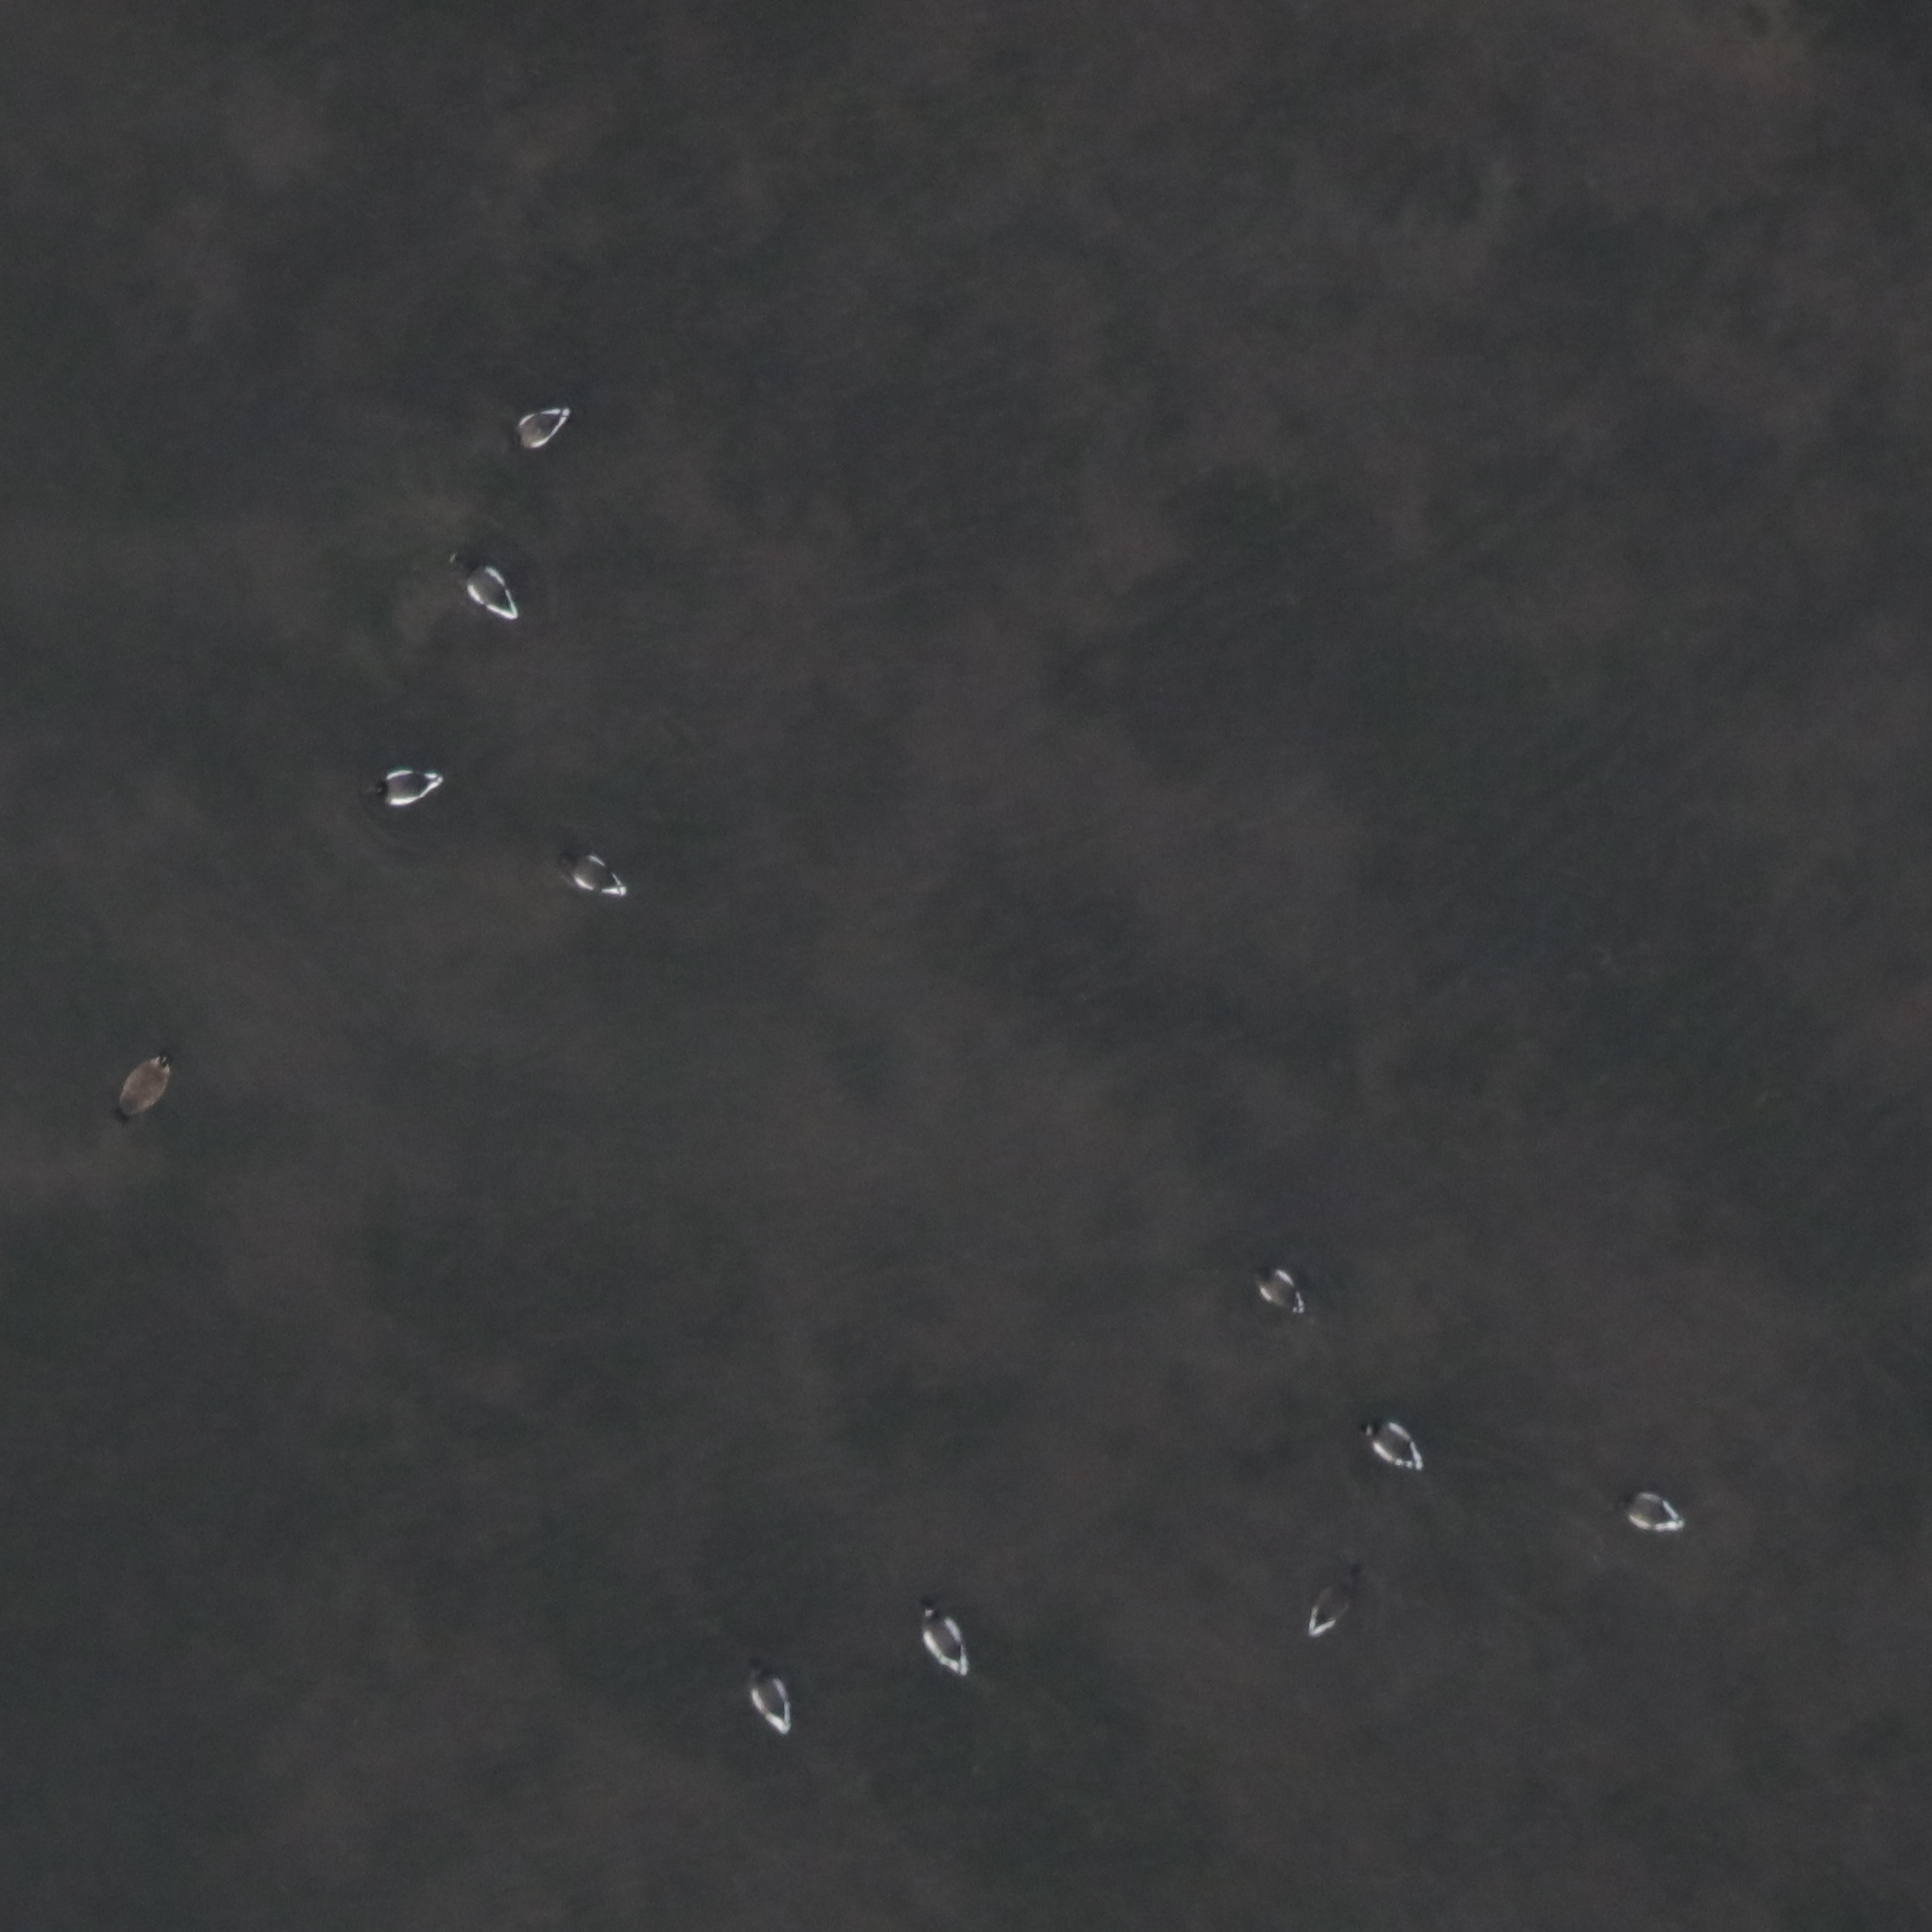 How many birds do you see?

11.